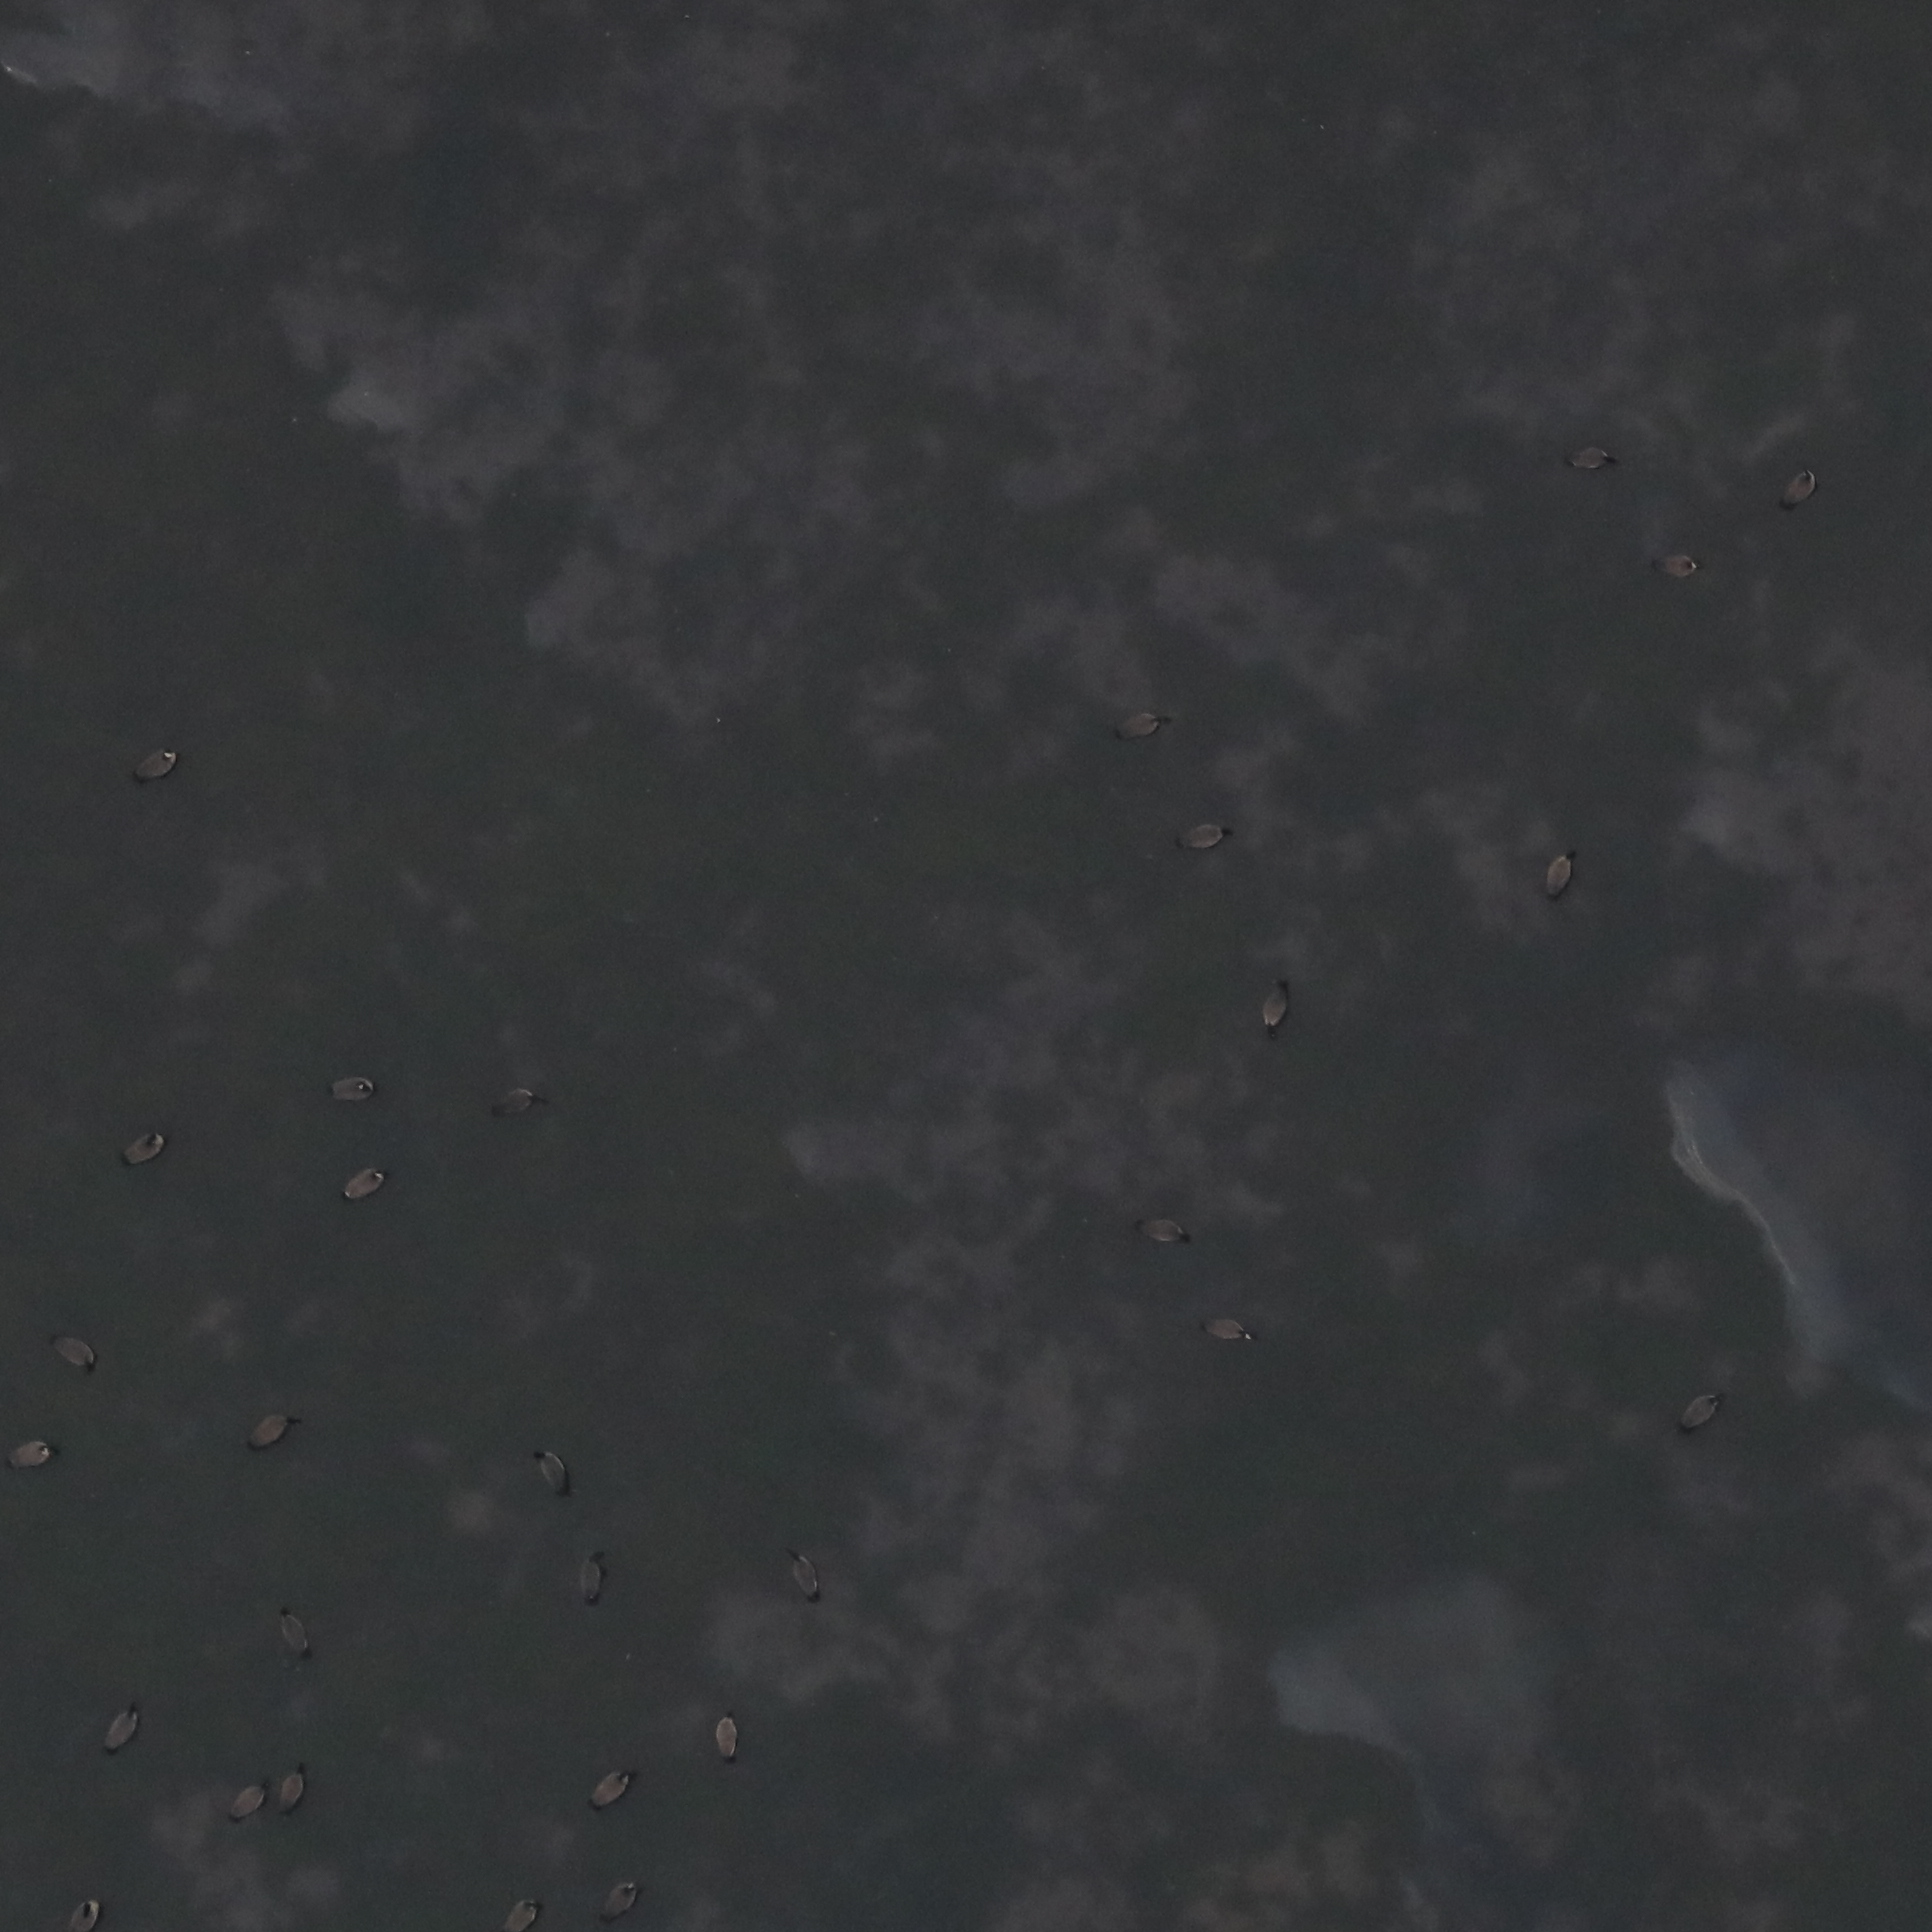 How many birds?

30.